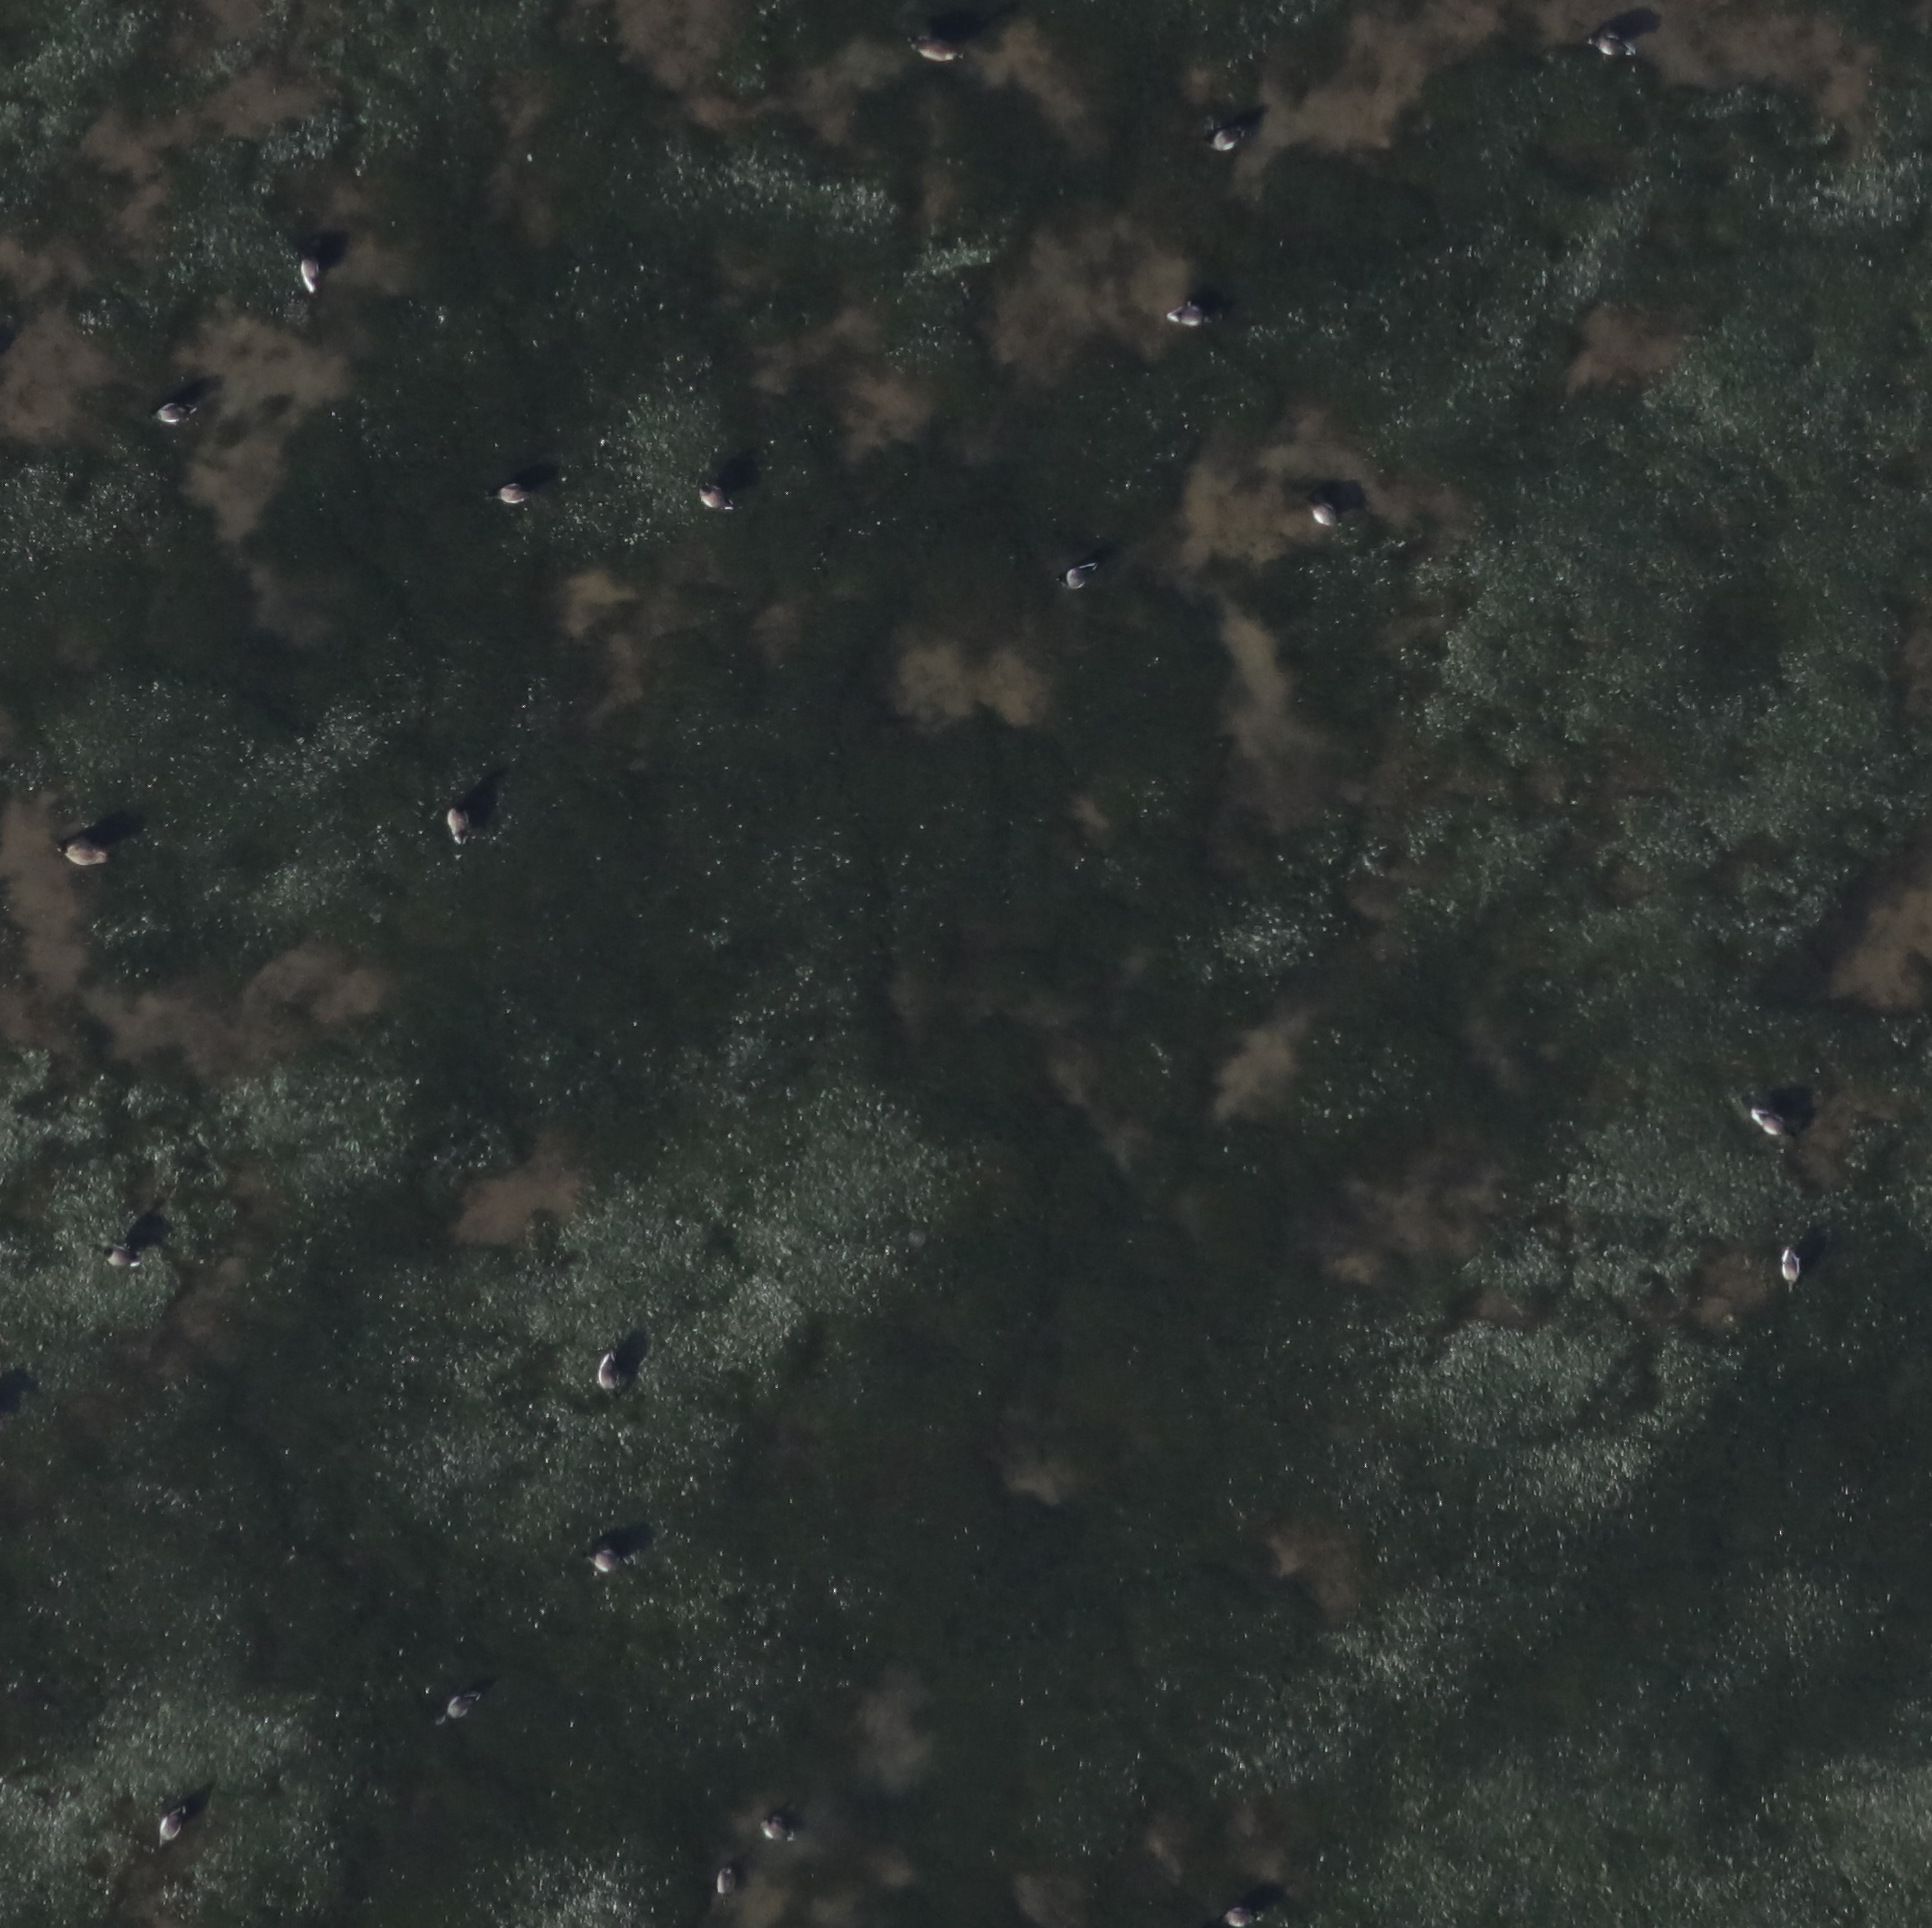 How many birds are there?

22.